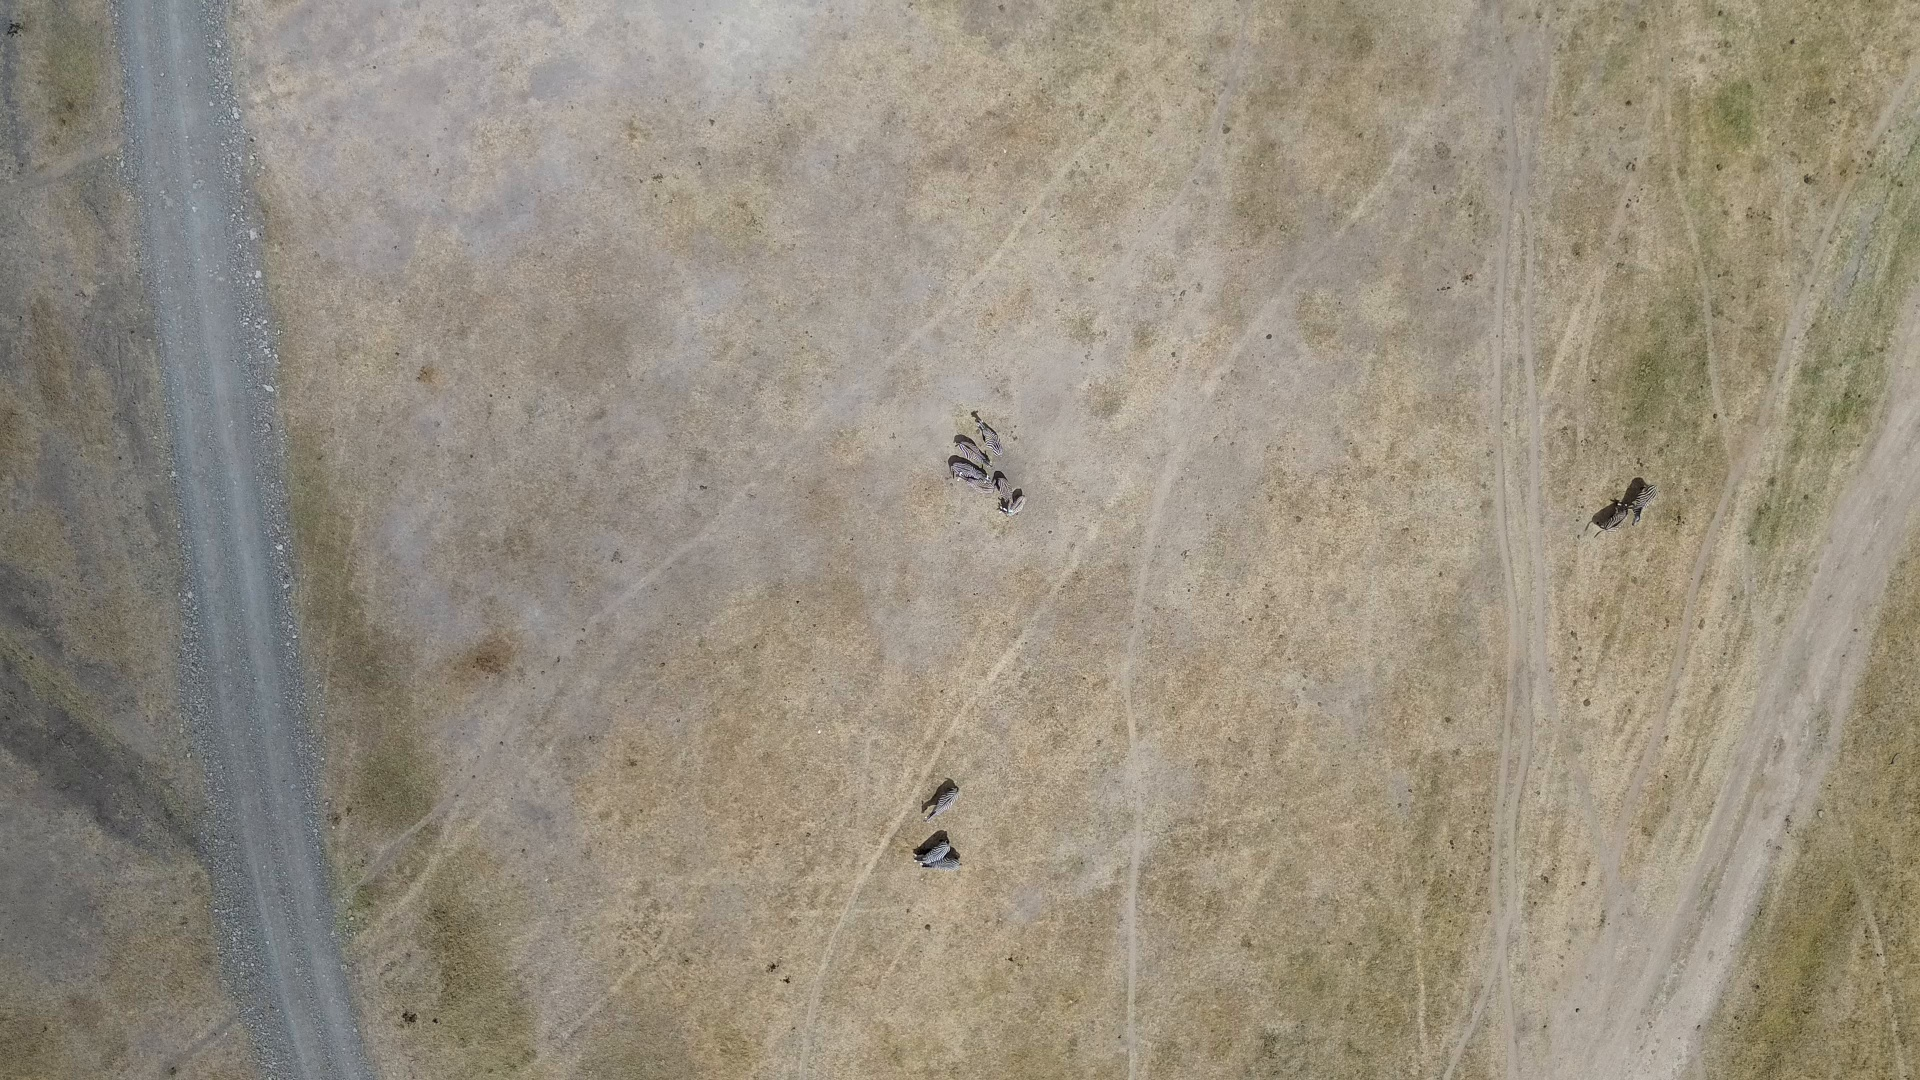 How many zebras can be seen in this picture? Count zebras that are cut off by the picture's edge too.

11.